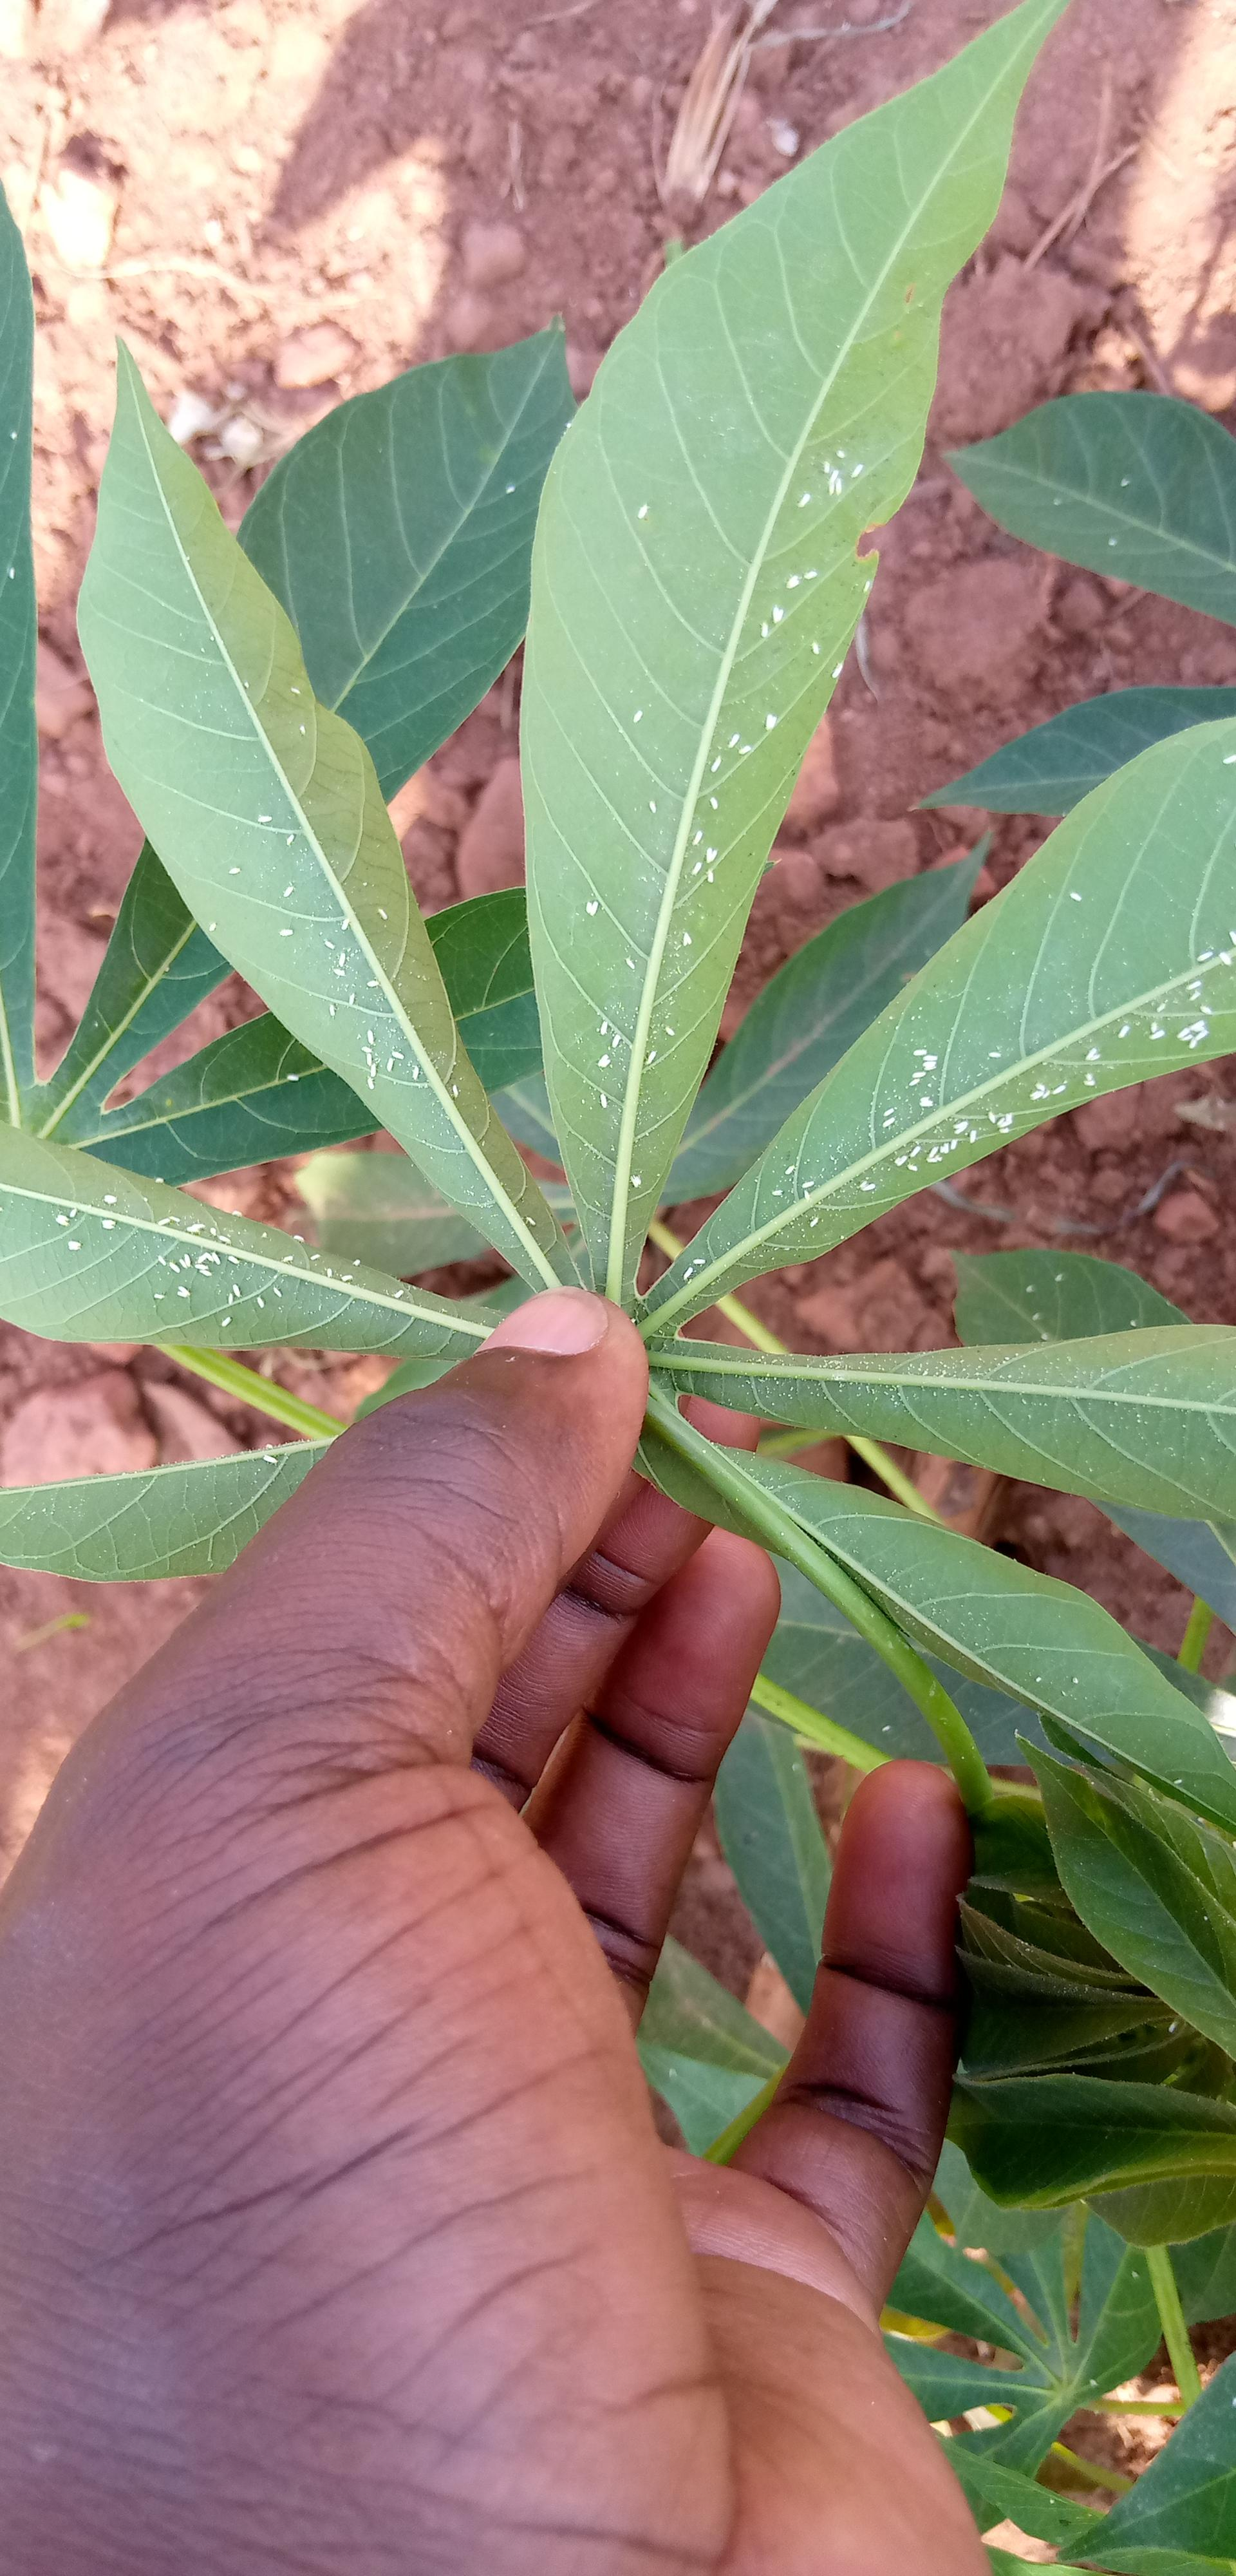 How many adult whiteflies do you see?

175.